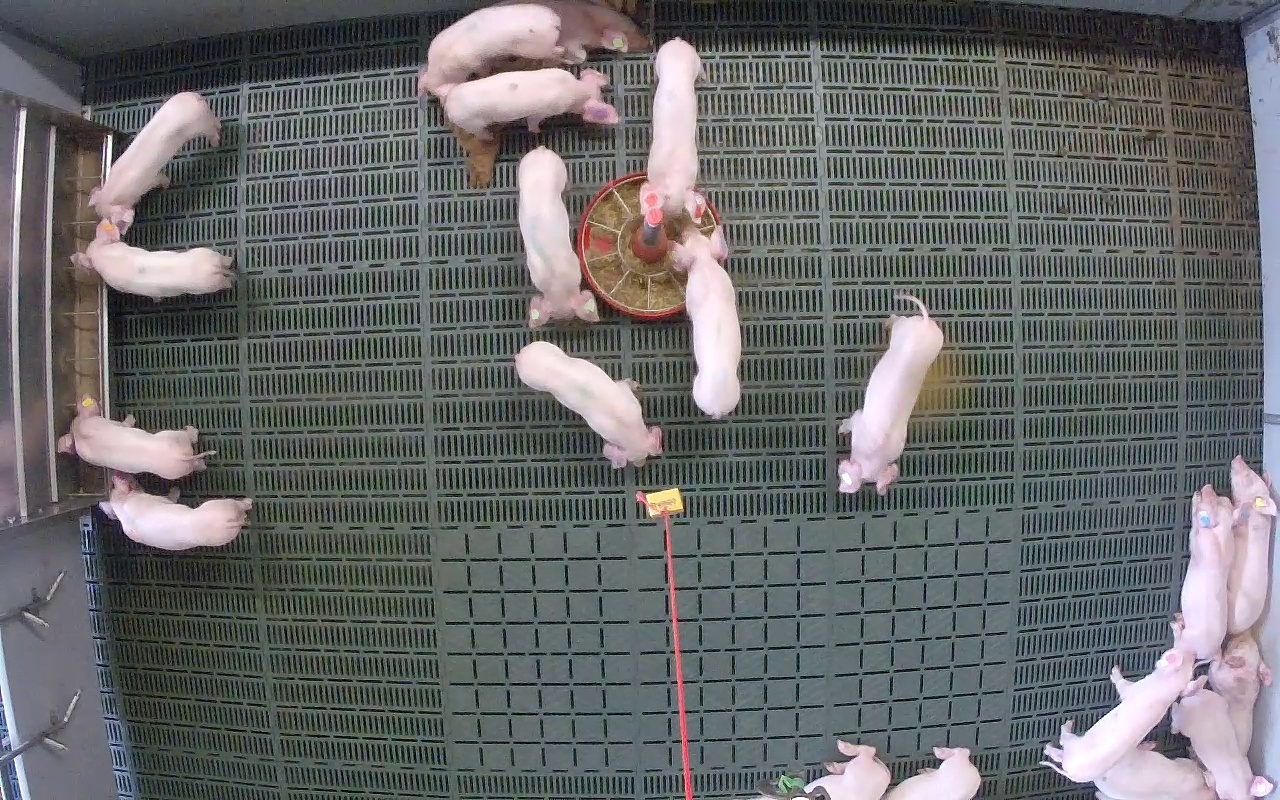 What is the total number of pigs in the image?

20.